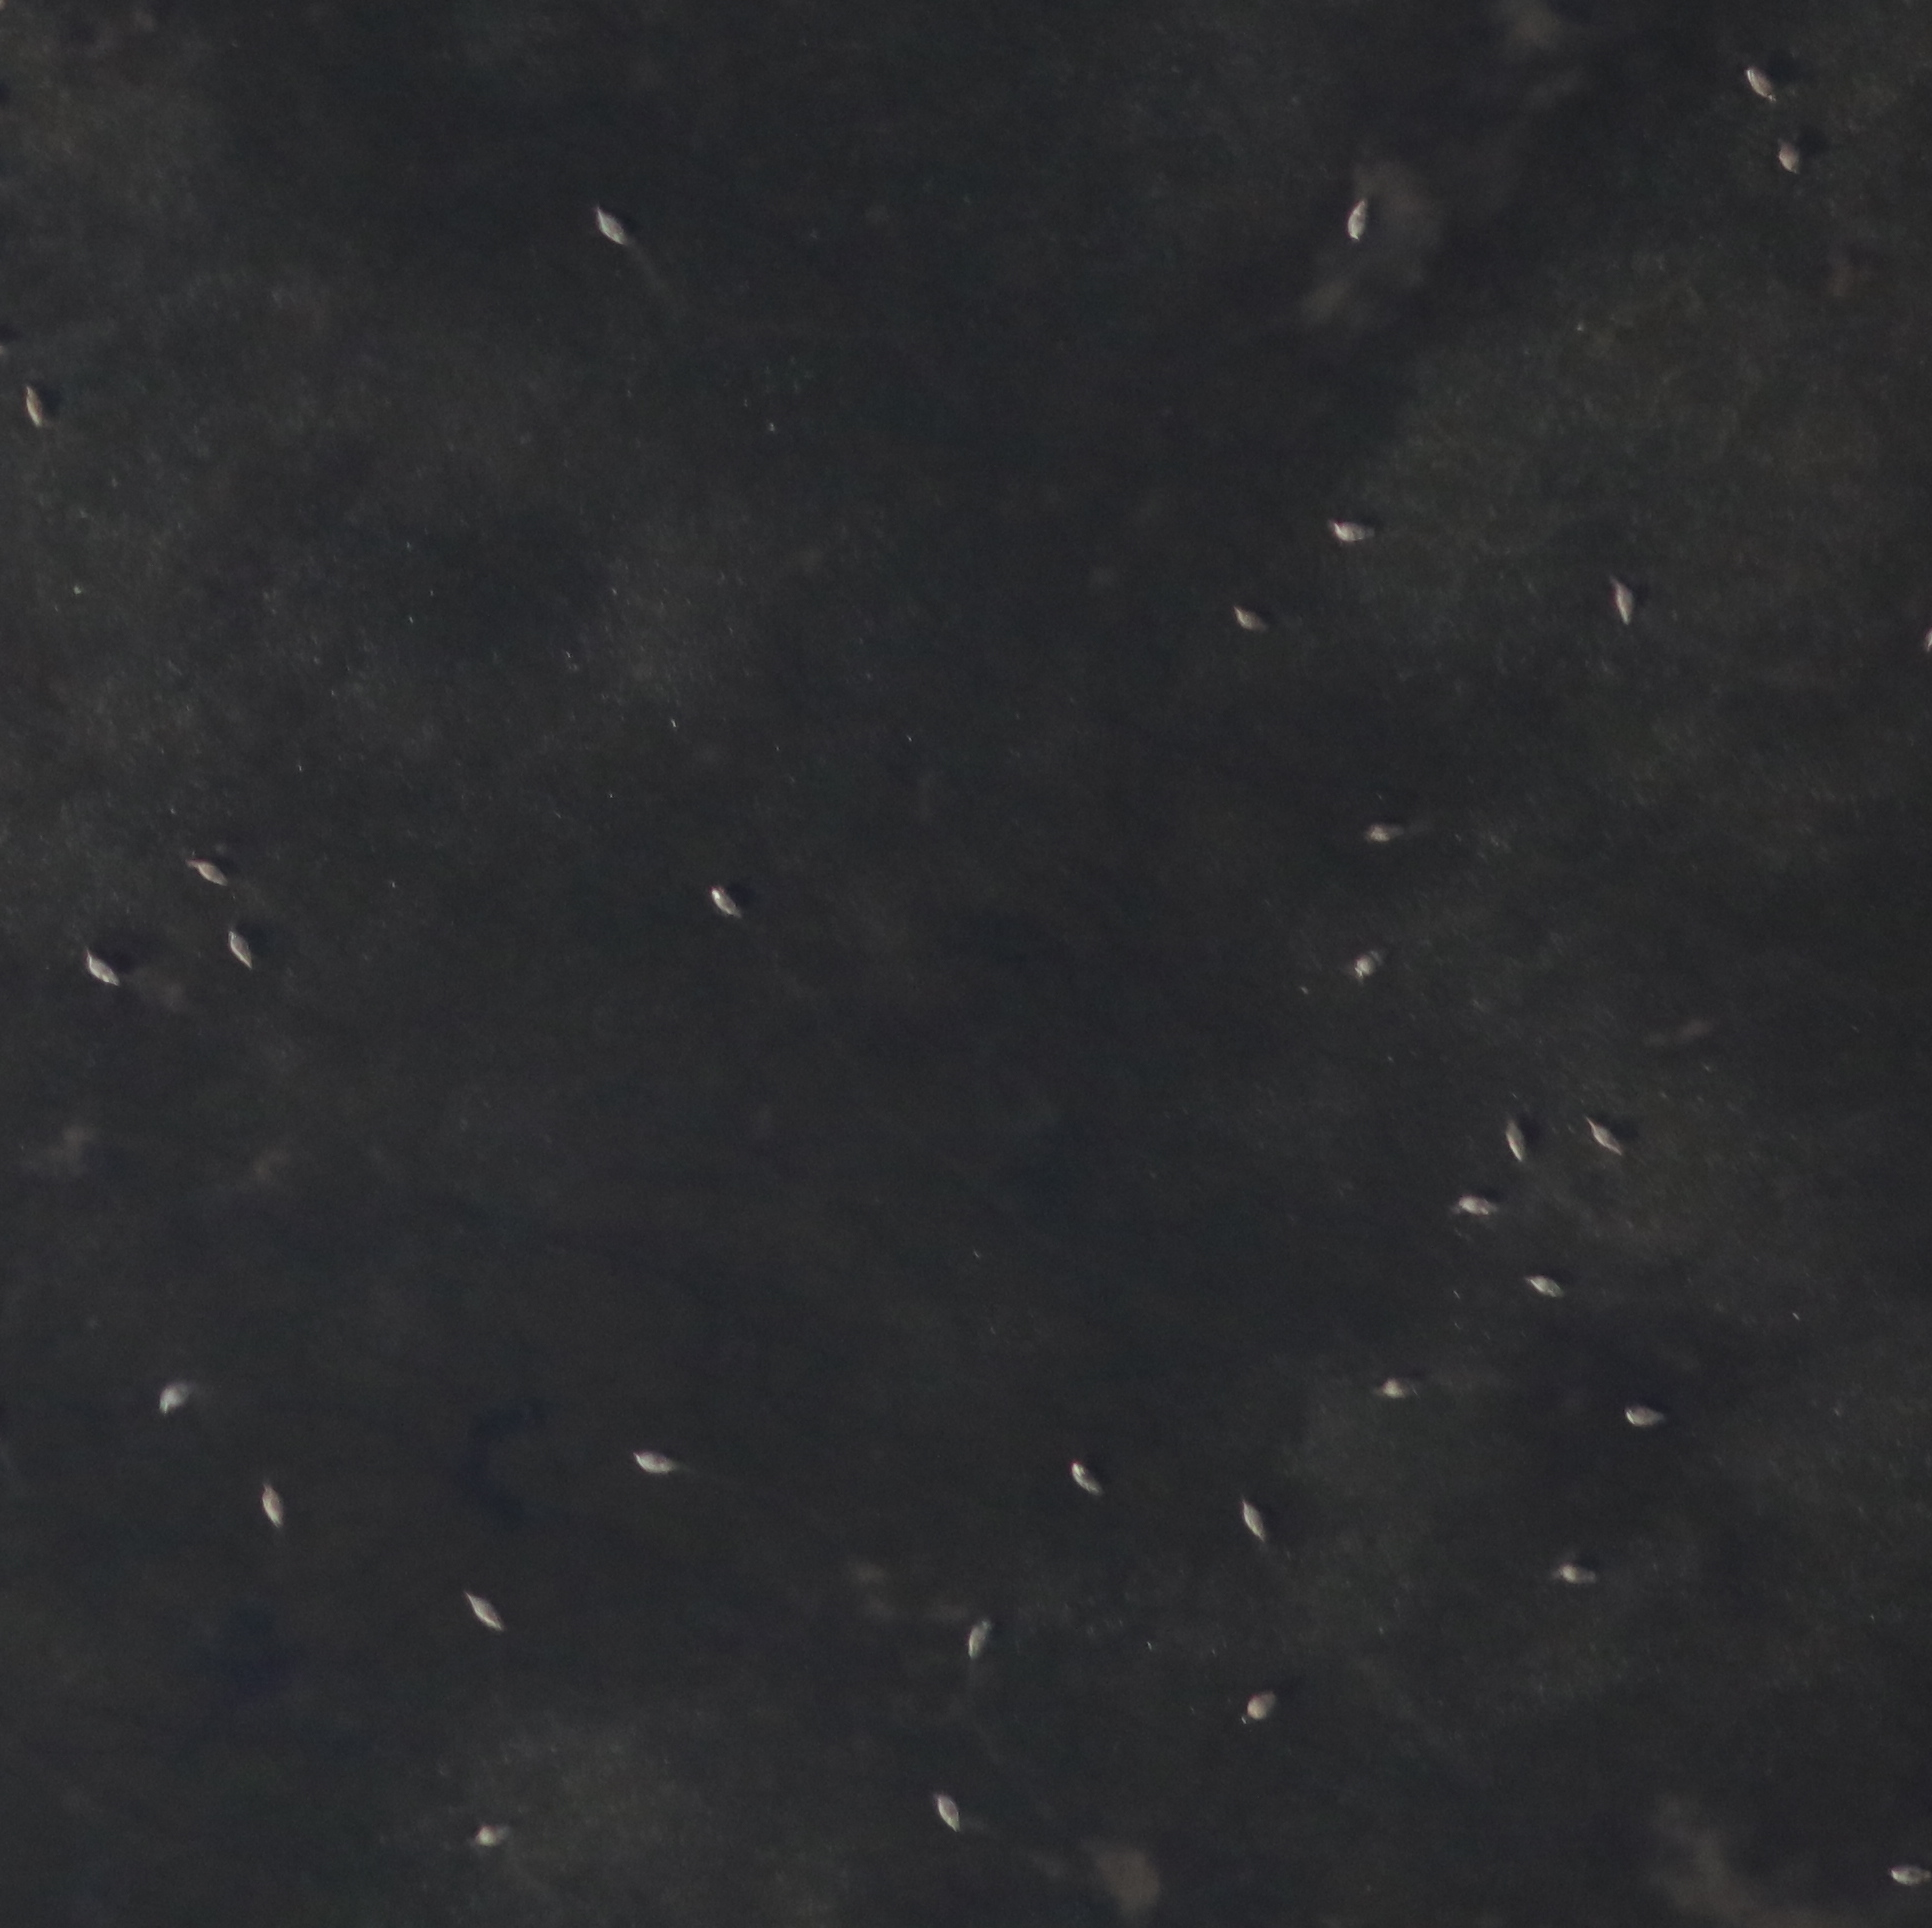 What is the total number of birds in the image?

32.